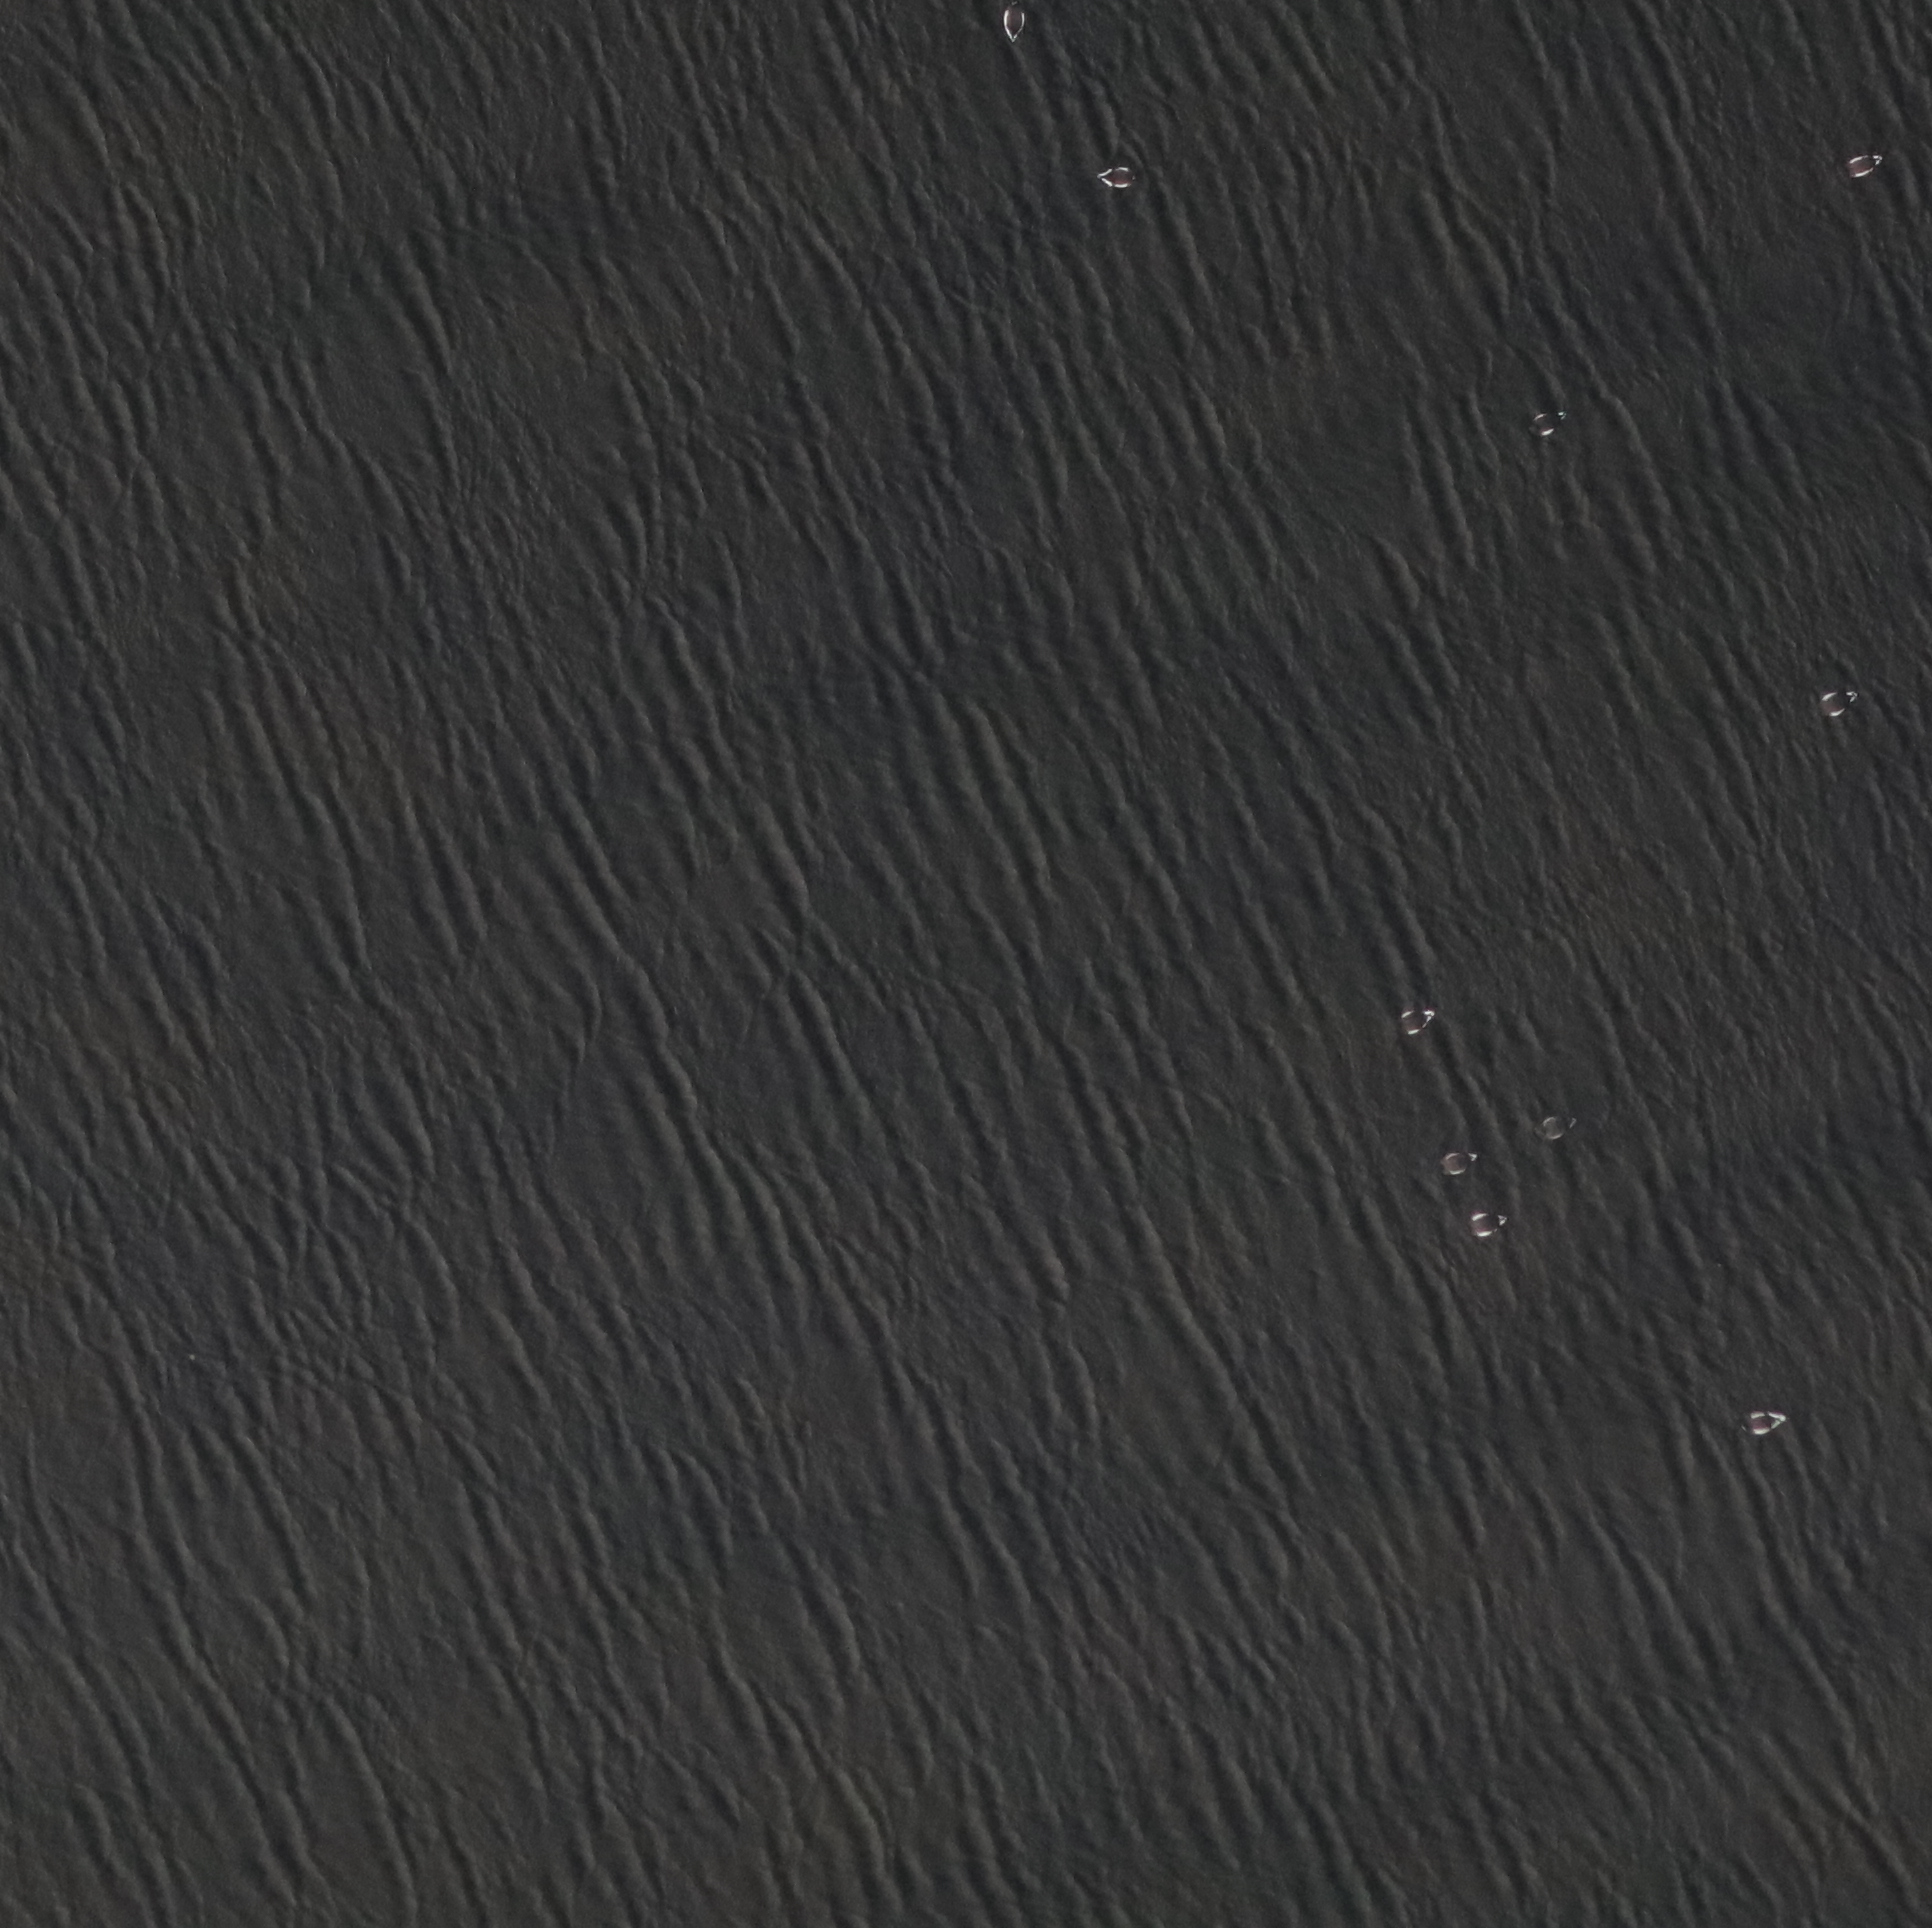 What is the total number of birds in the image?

10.